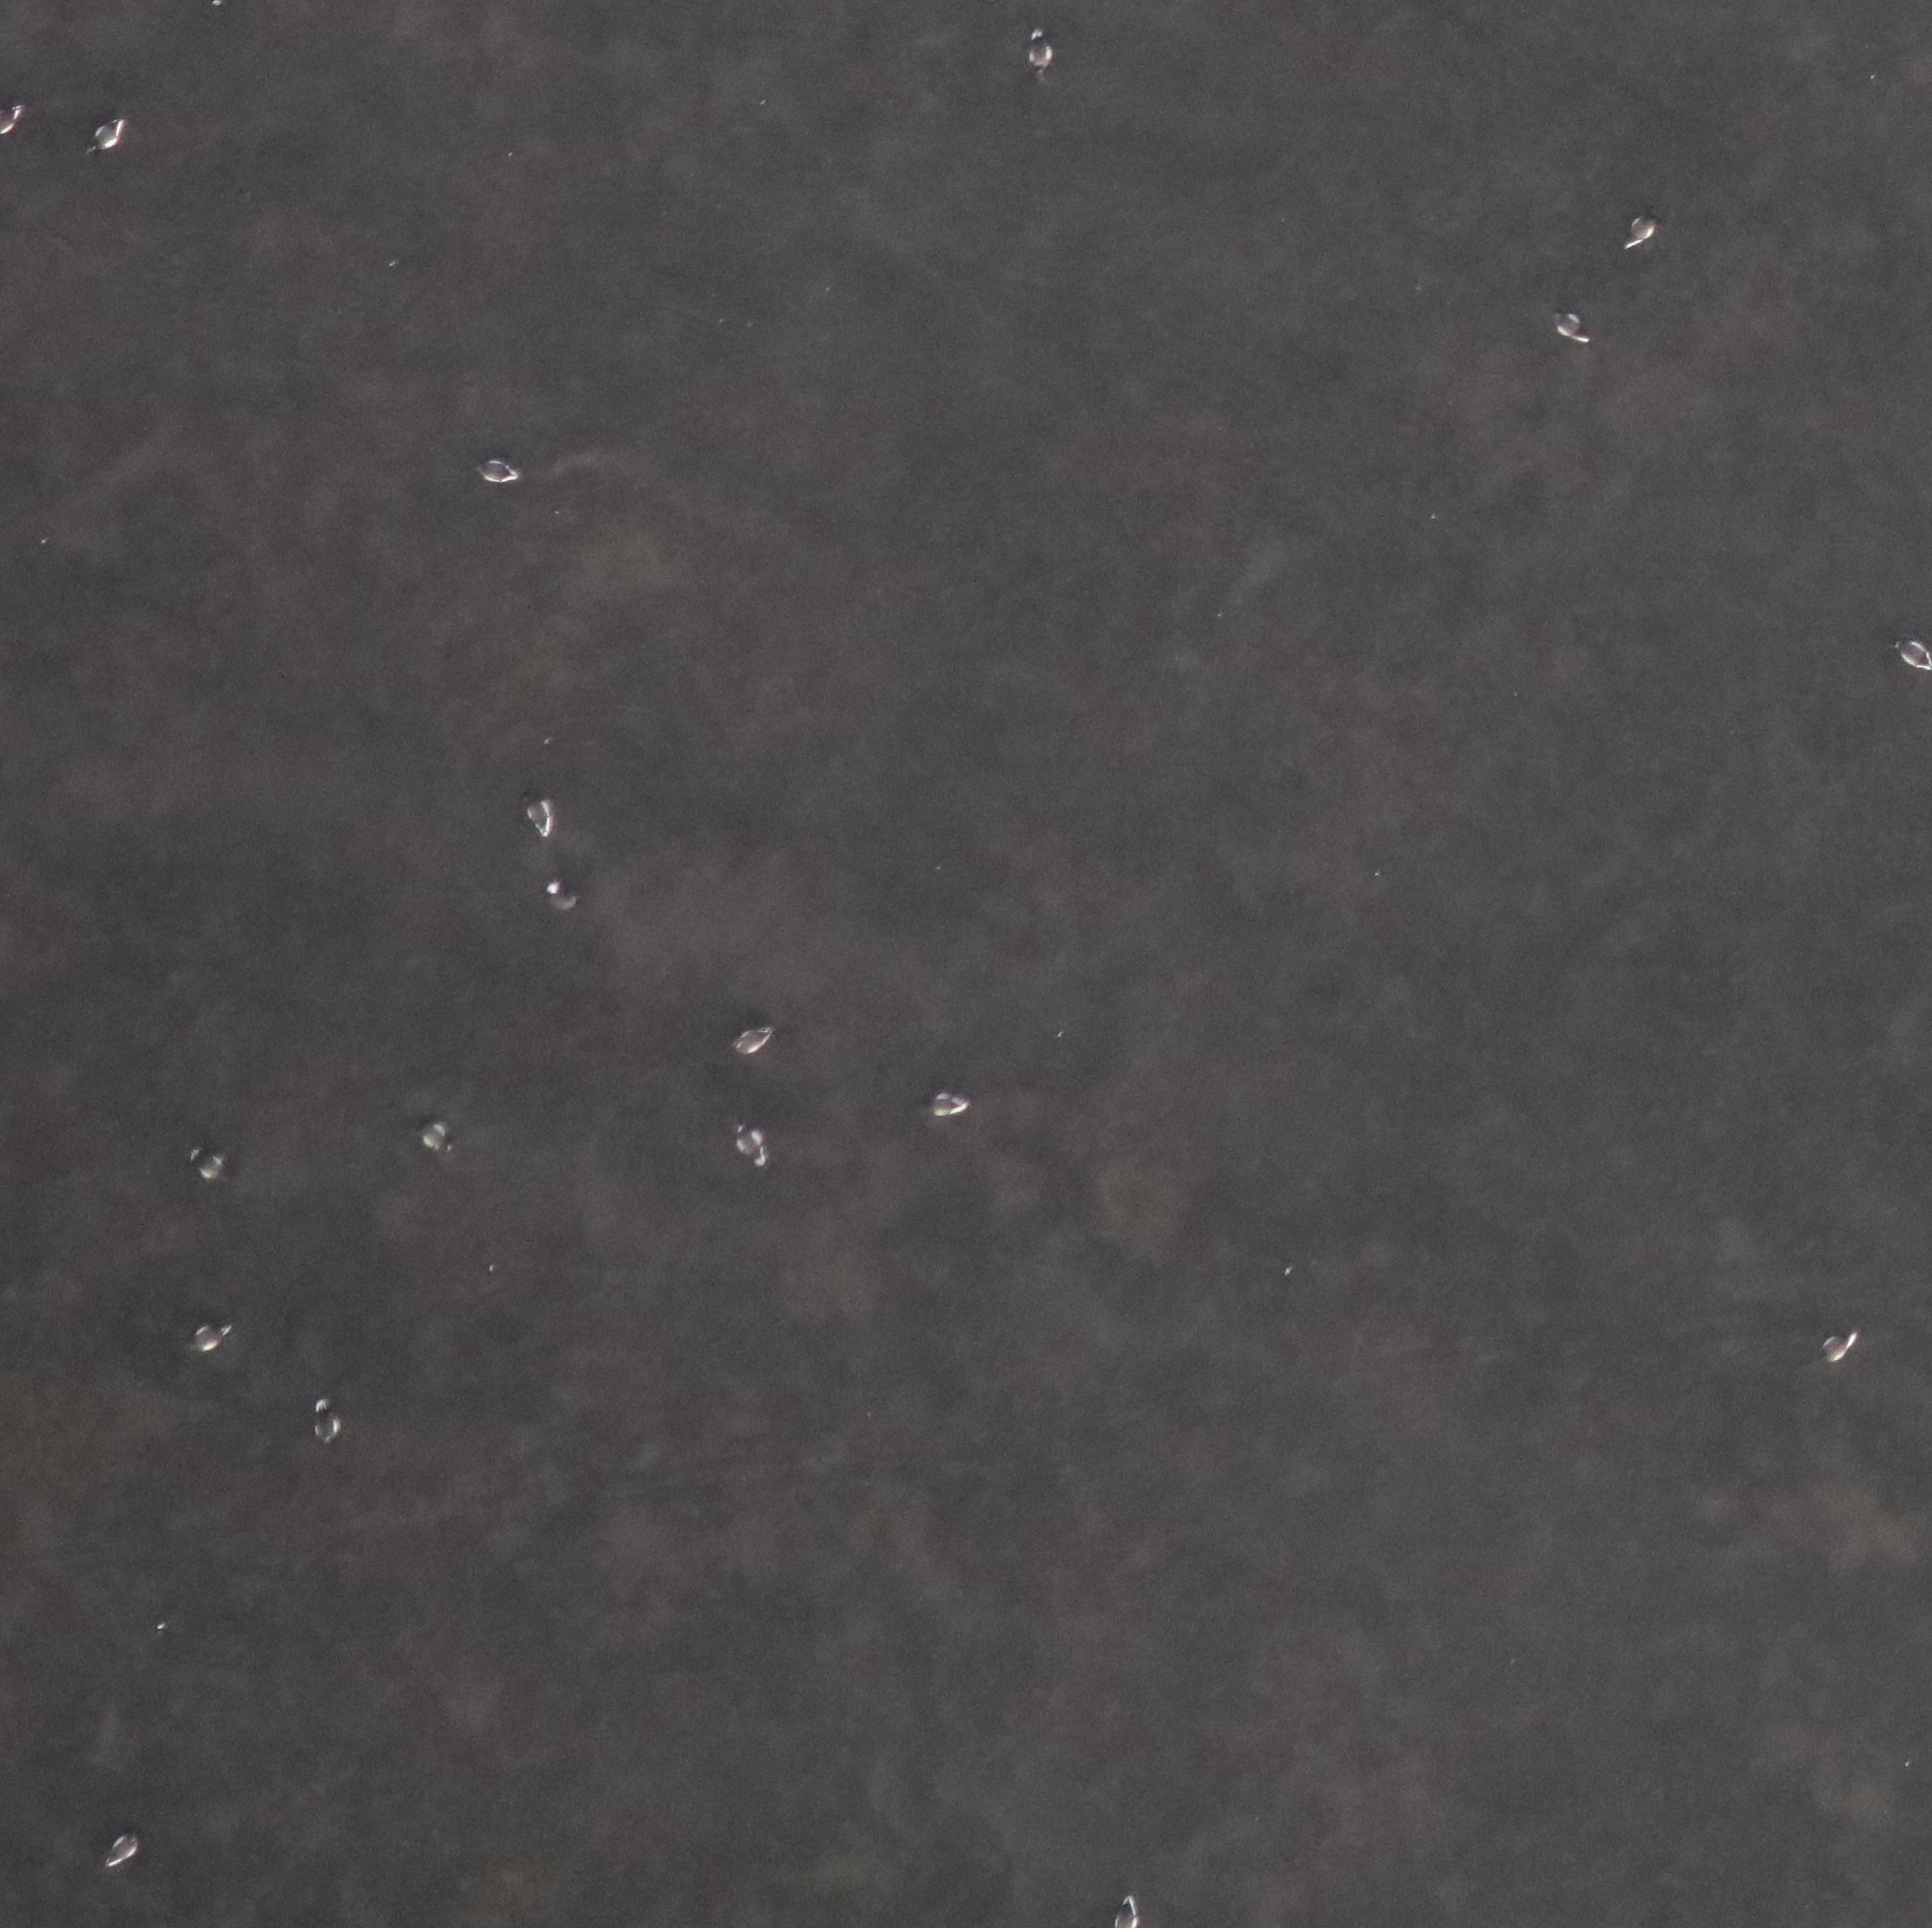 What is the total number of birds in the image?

19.